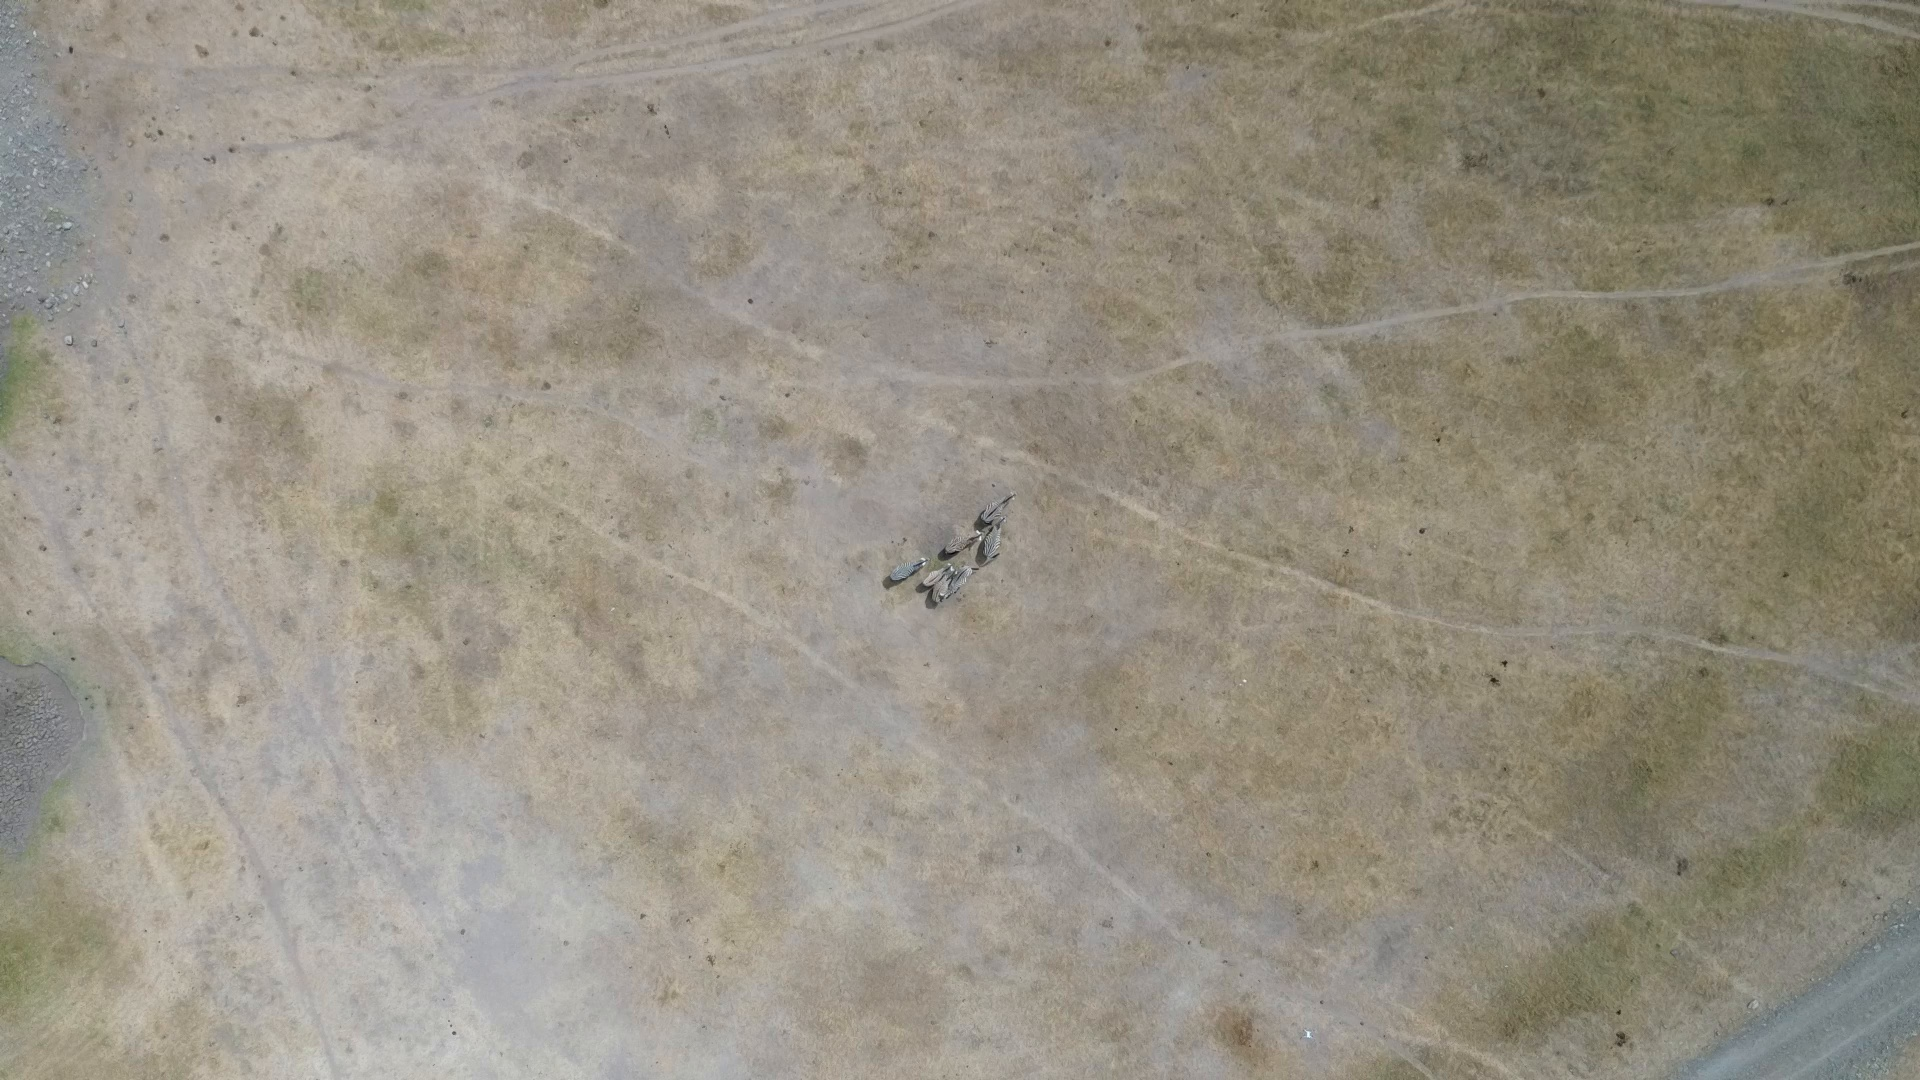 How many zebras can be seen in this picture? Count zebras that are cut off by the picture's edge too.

8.